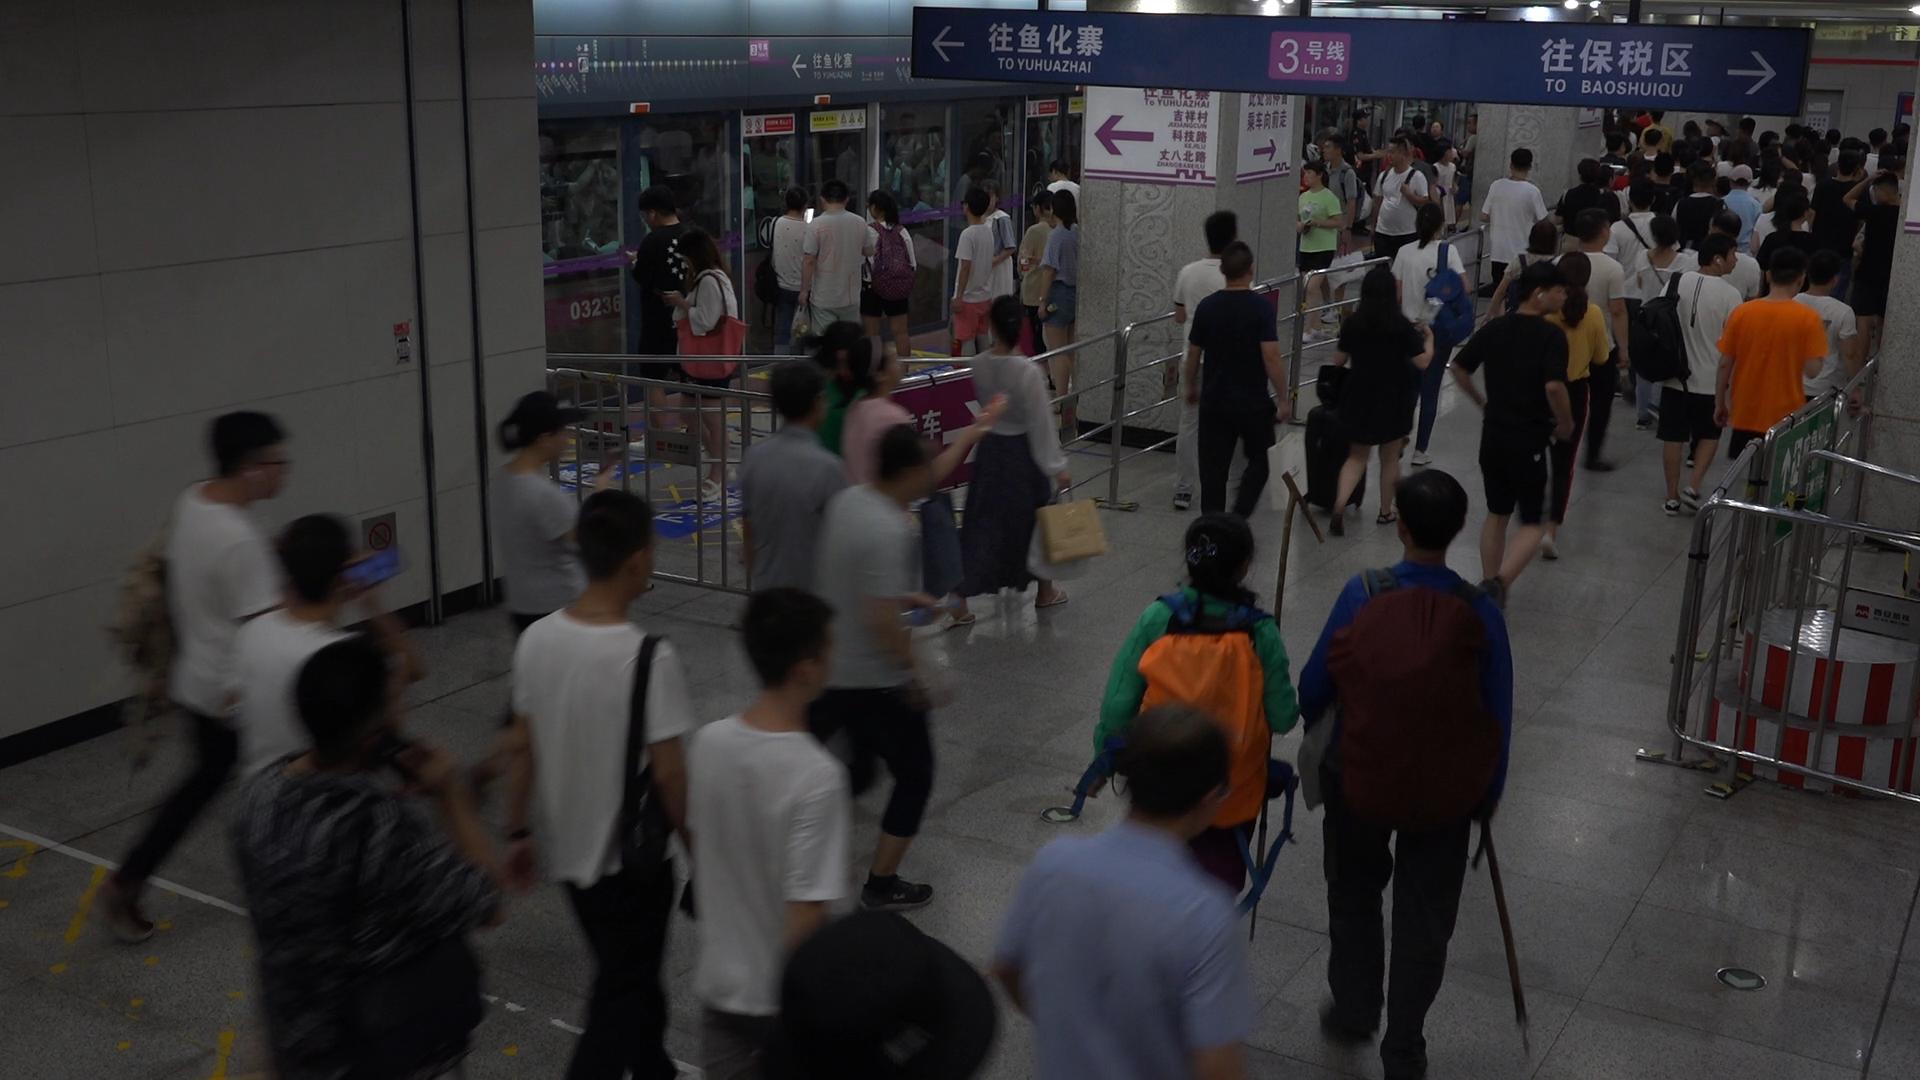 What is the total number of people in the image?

107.